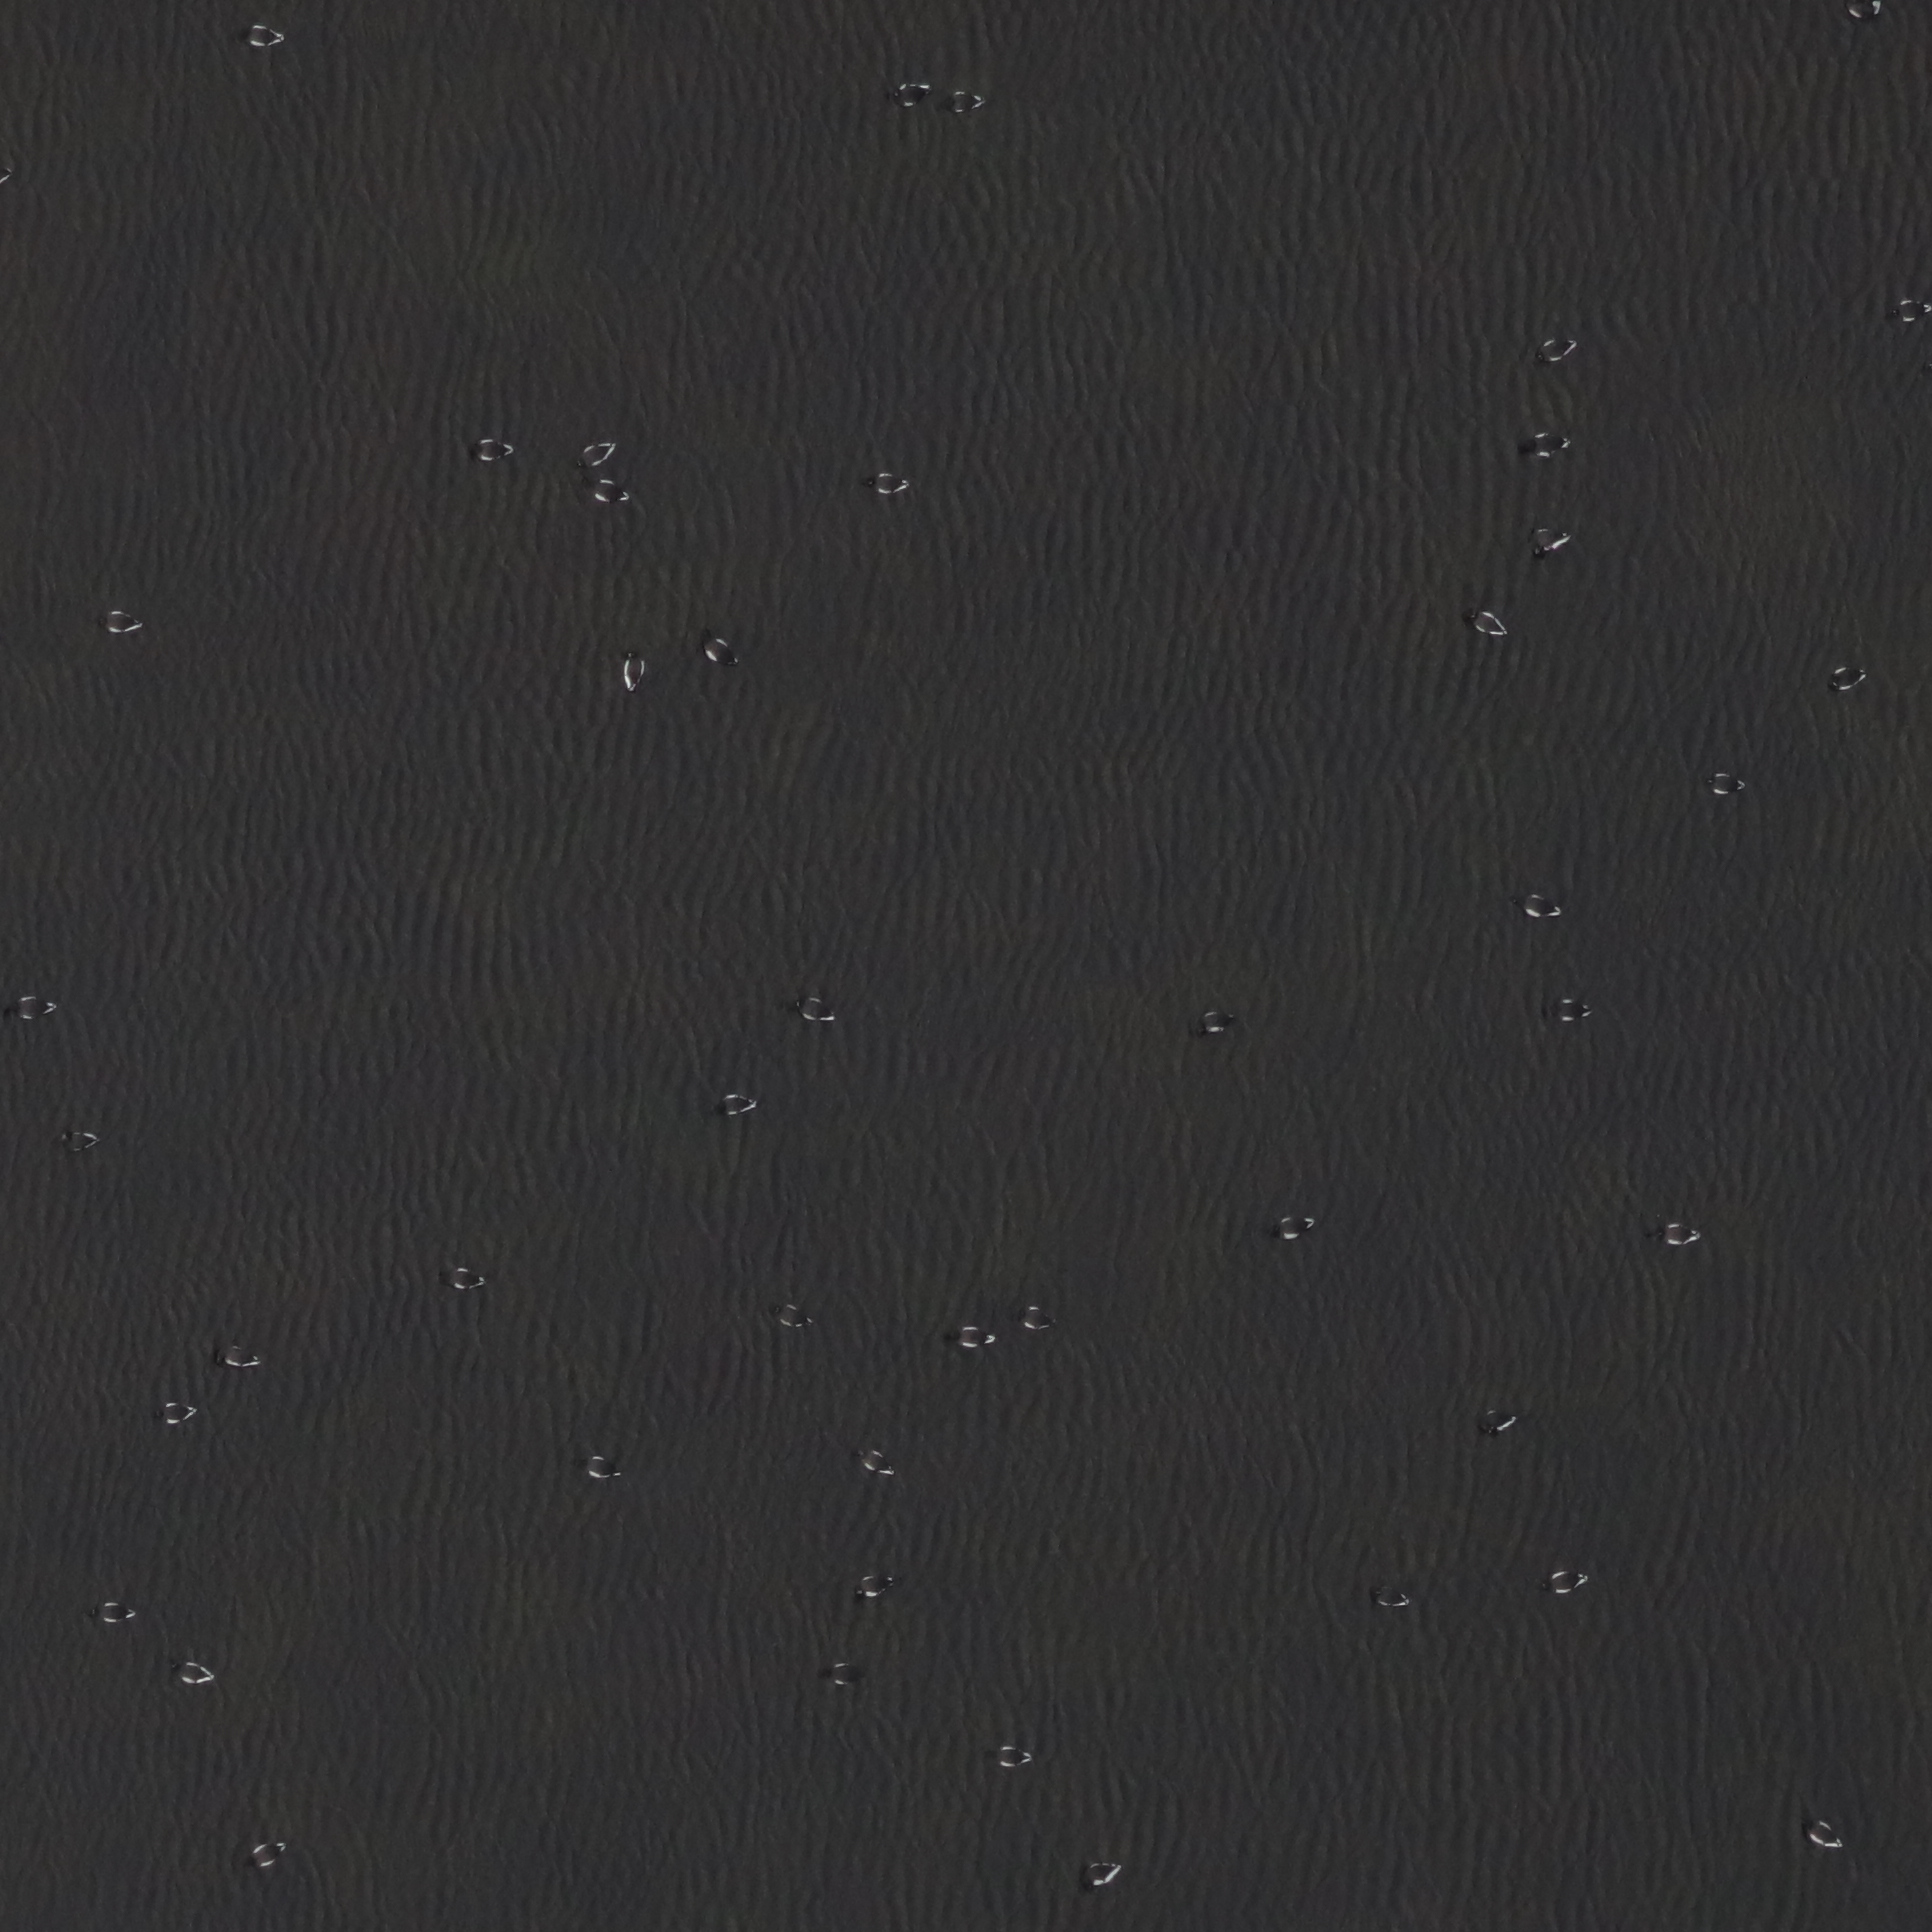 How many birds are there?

46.